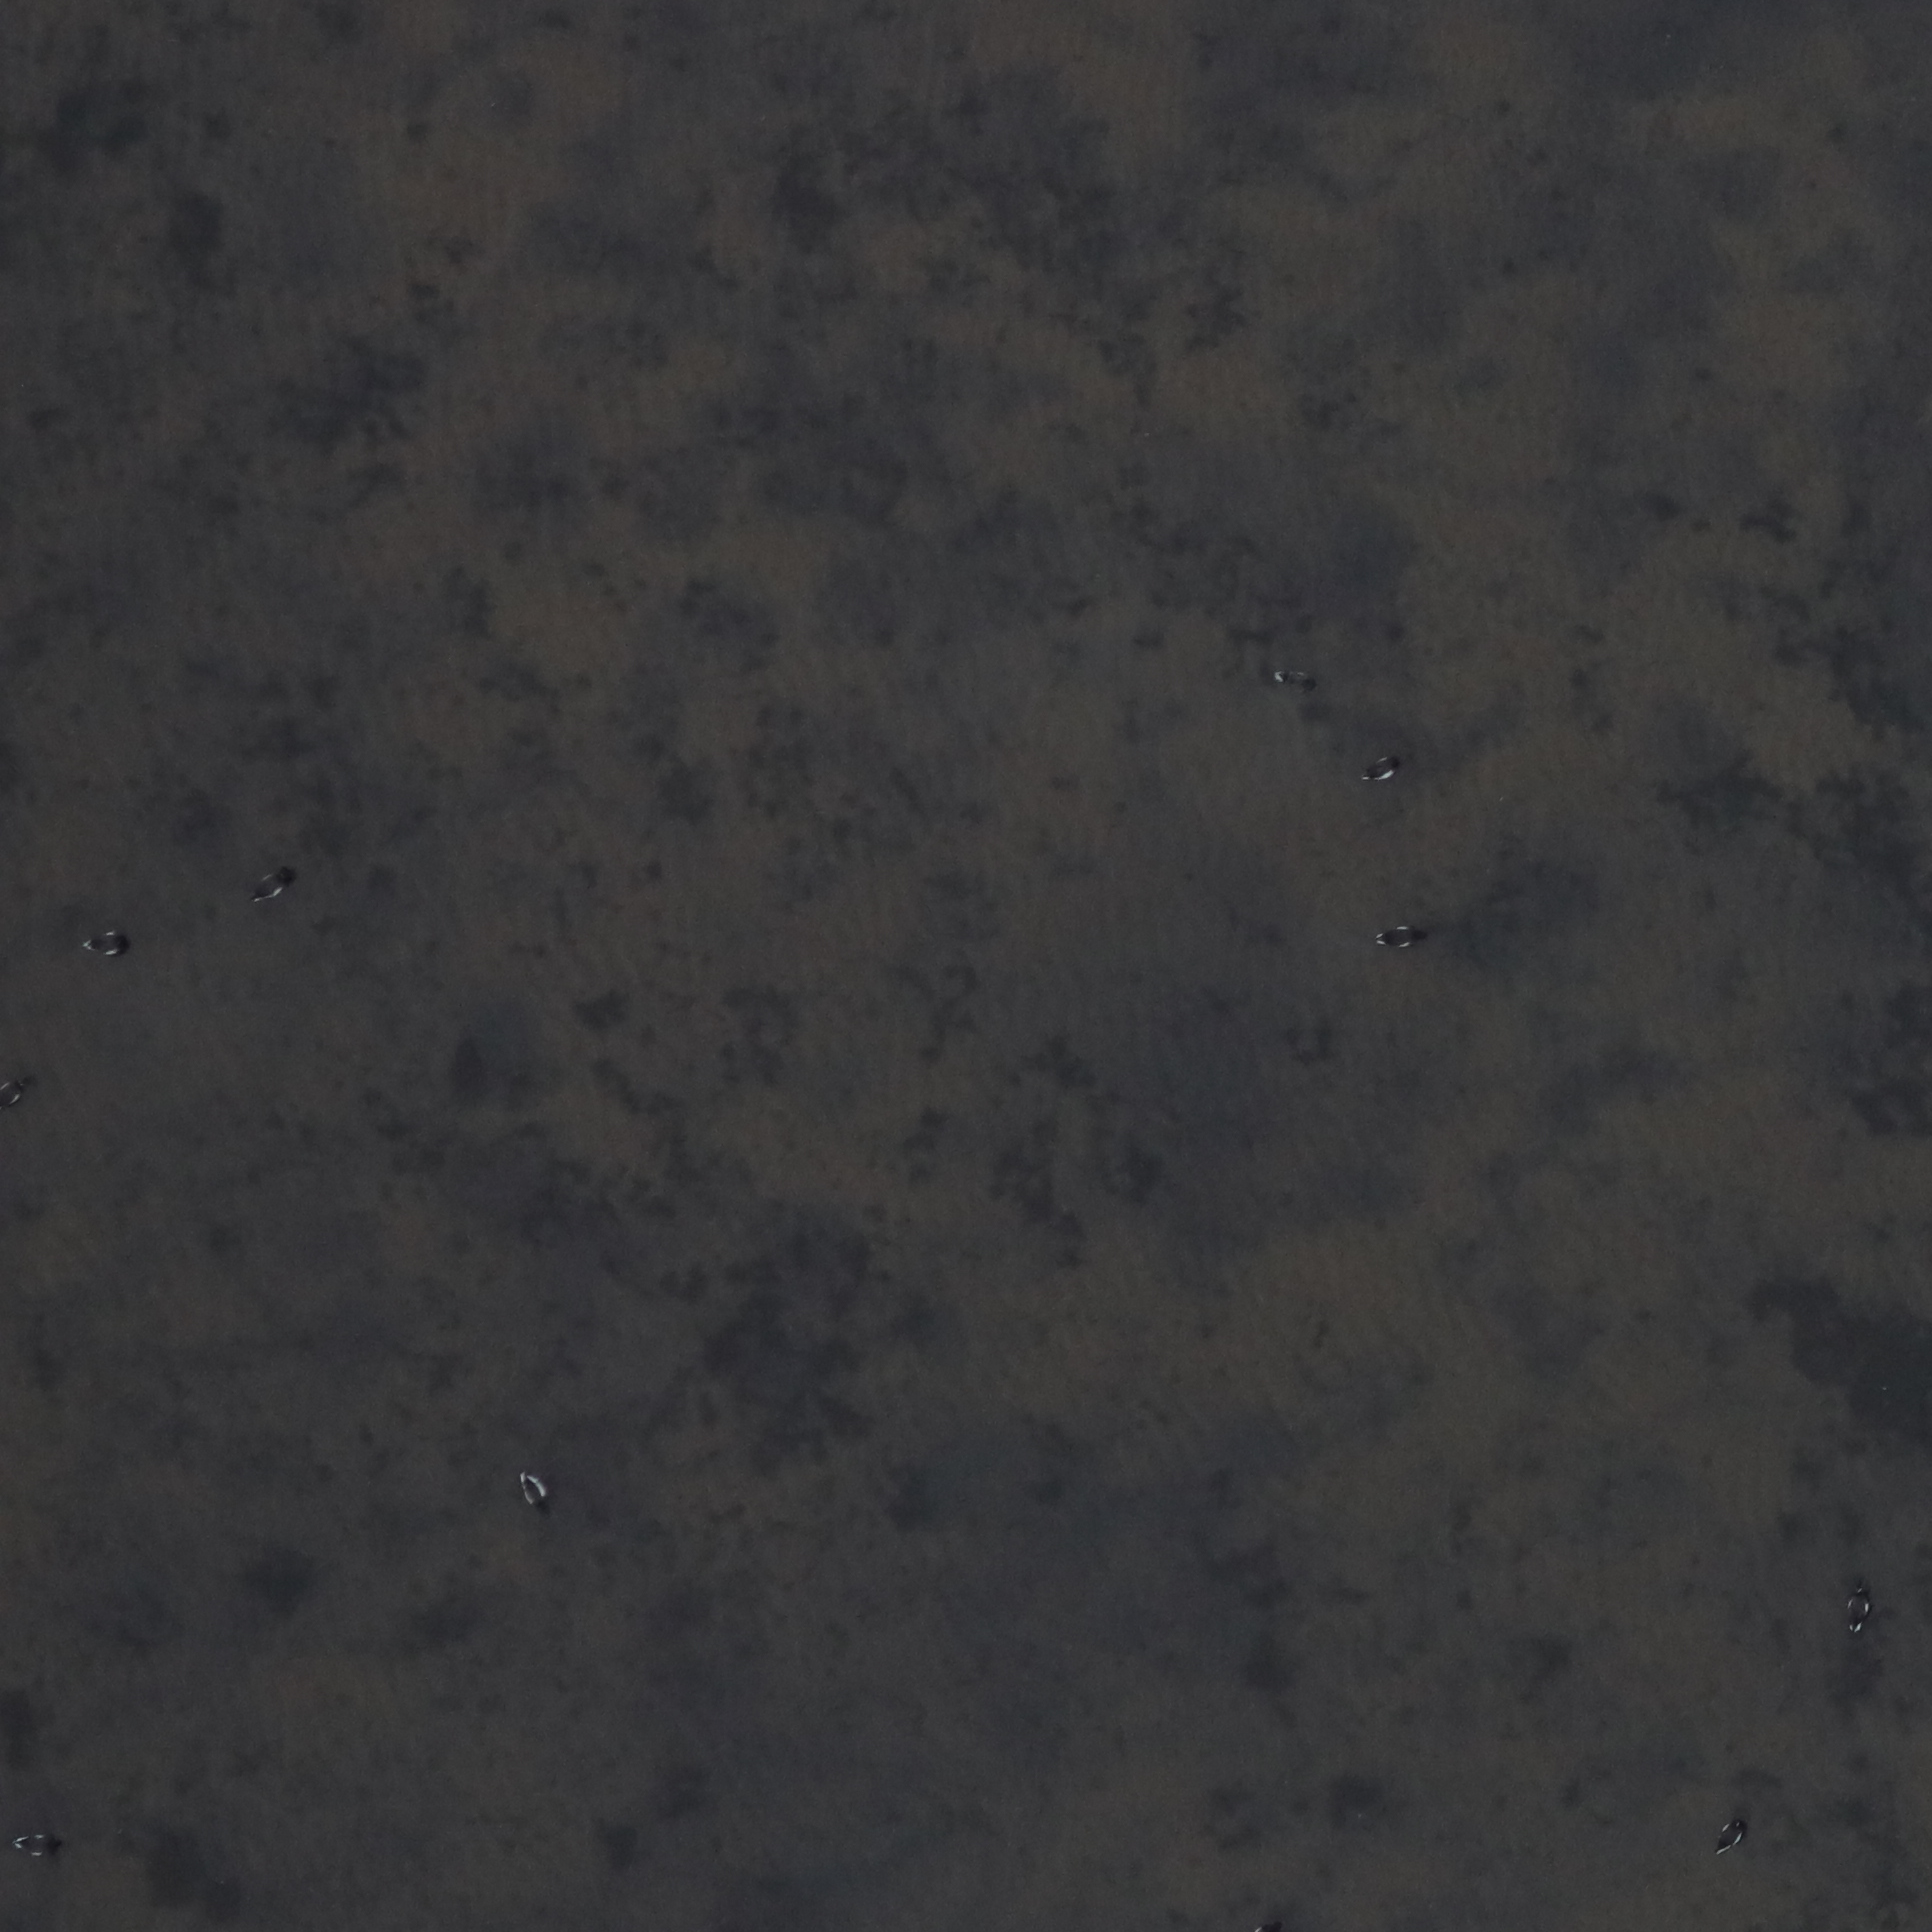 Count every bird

10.